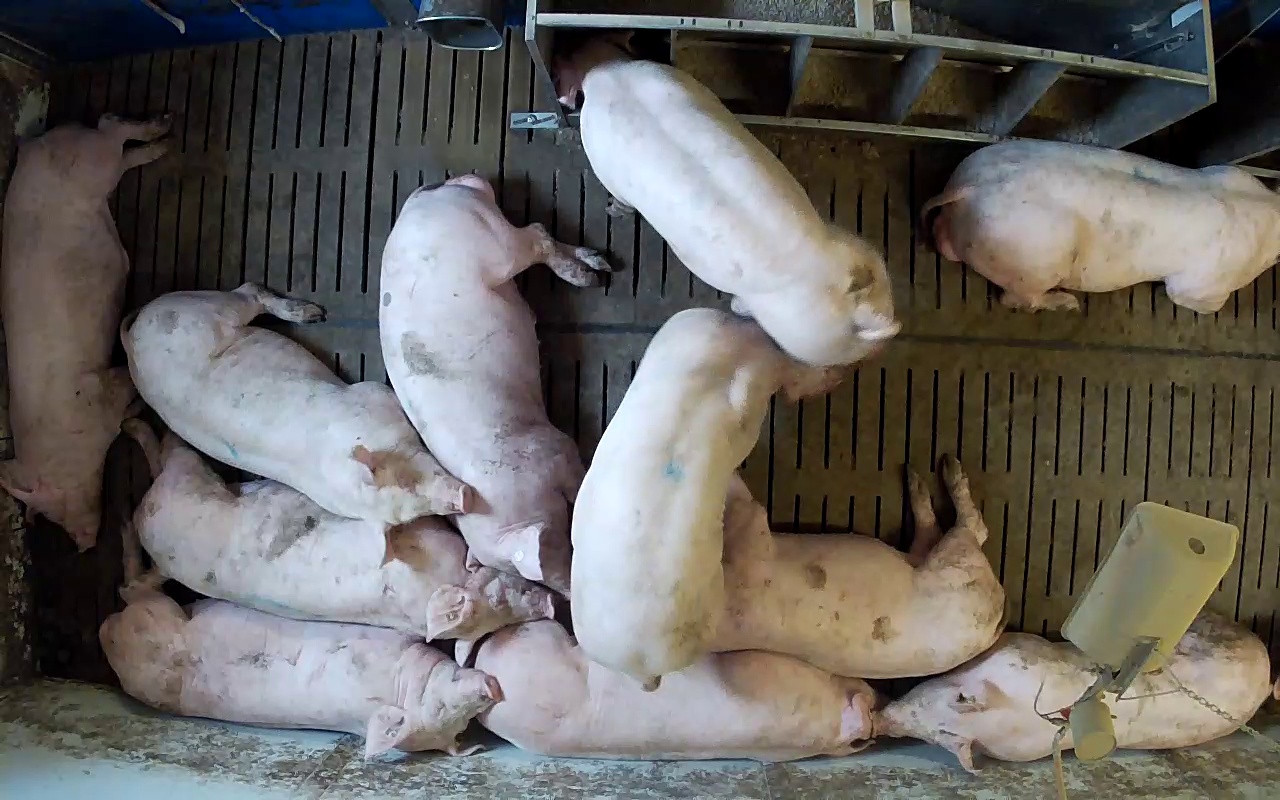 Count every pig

11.